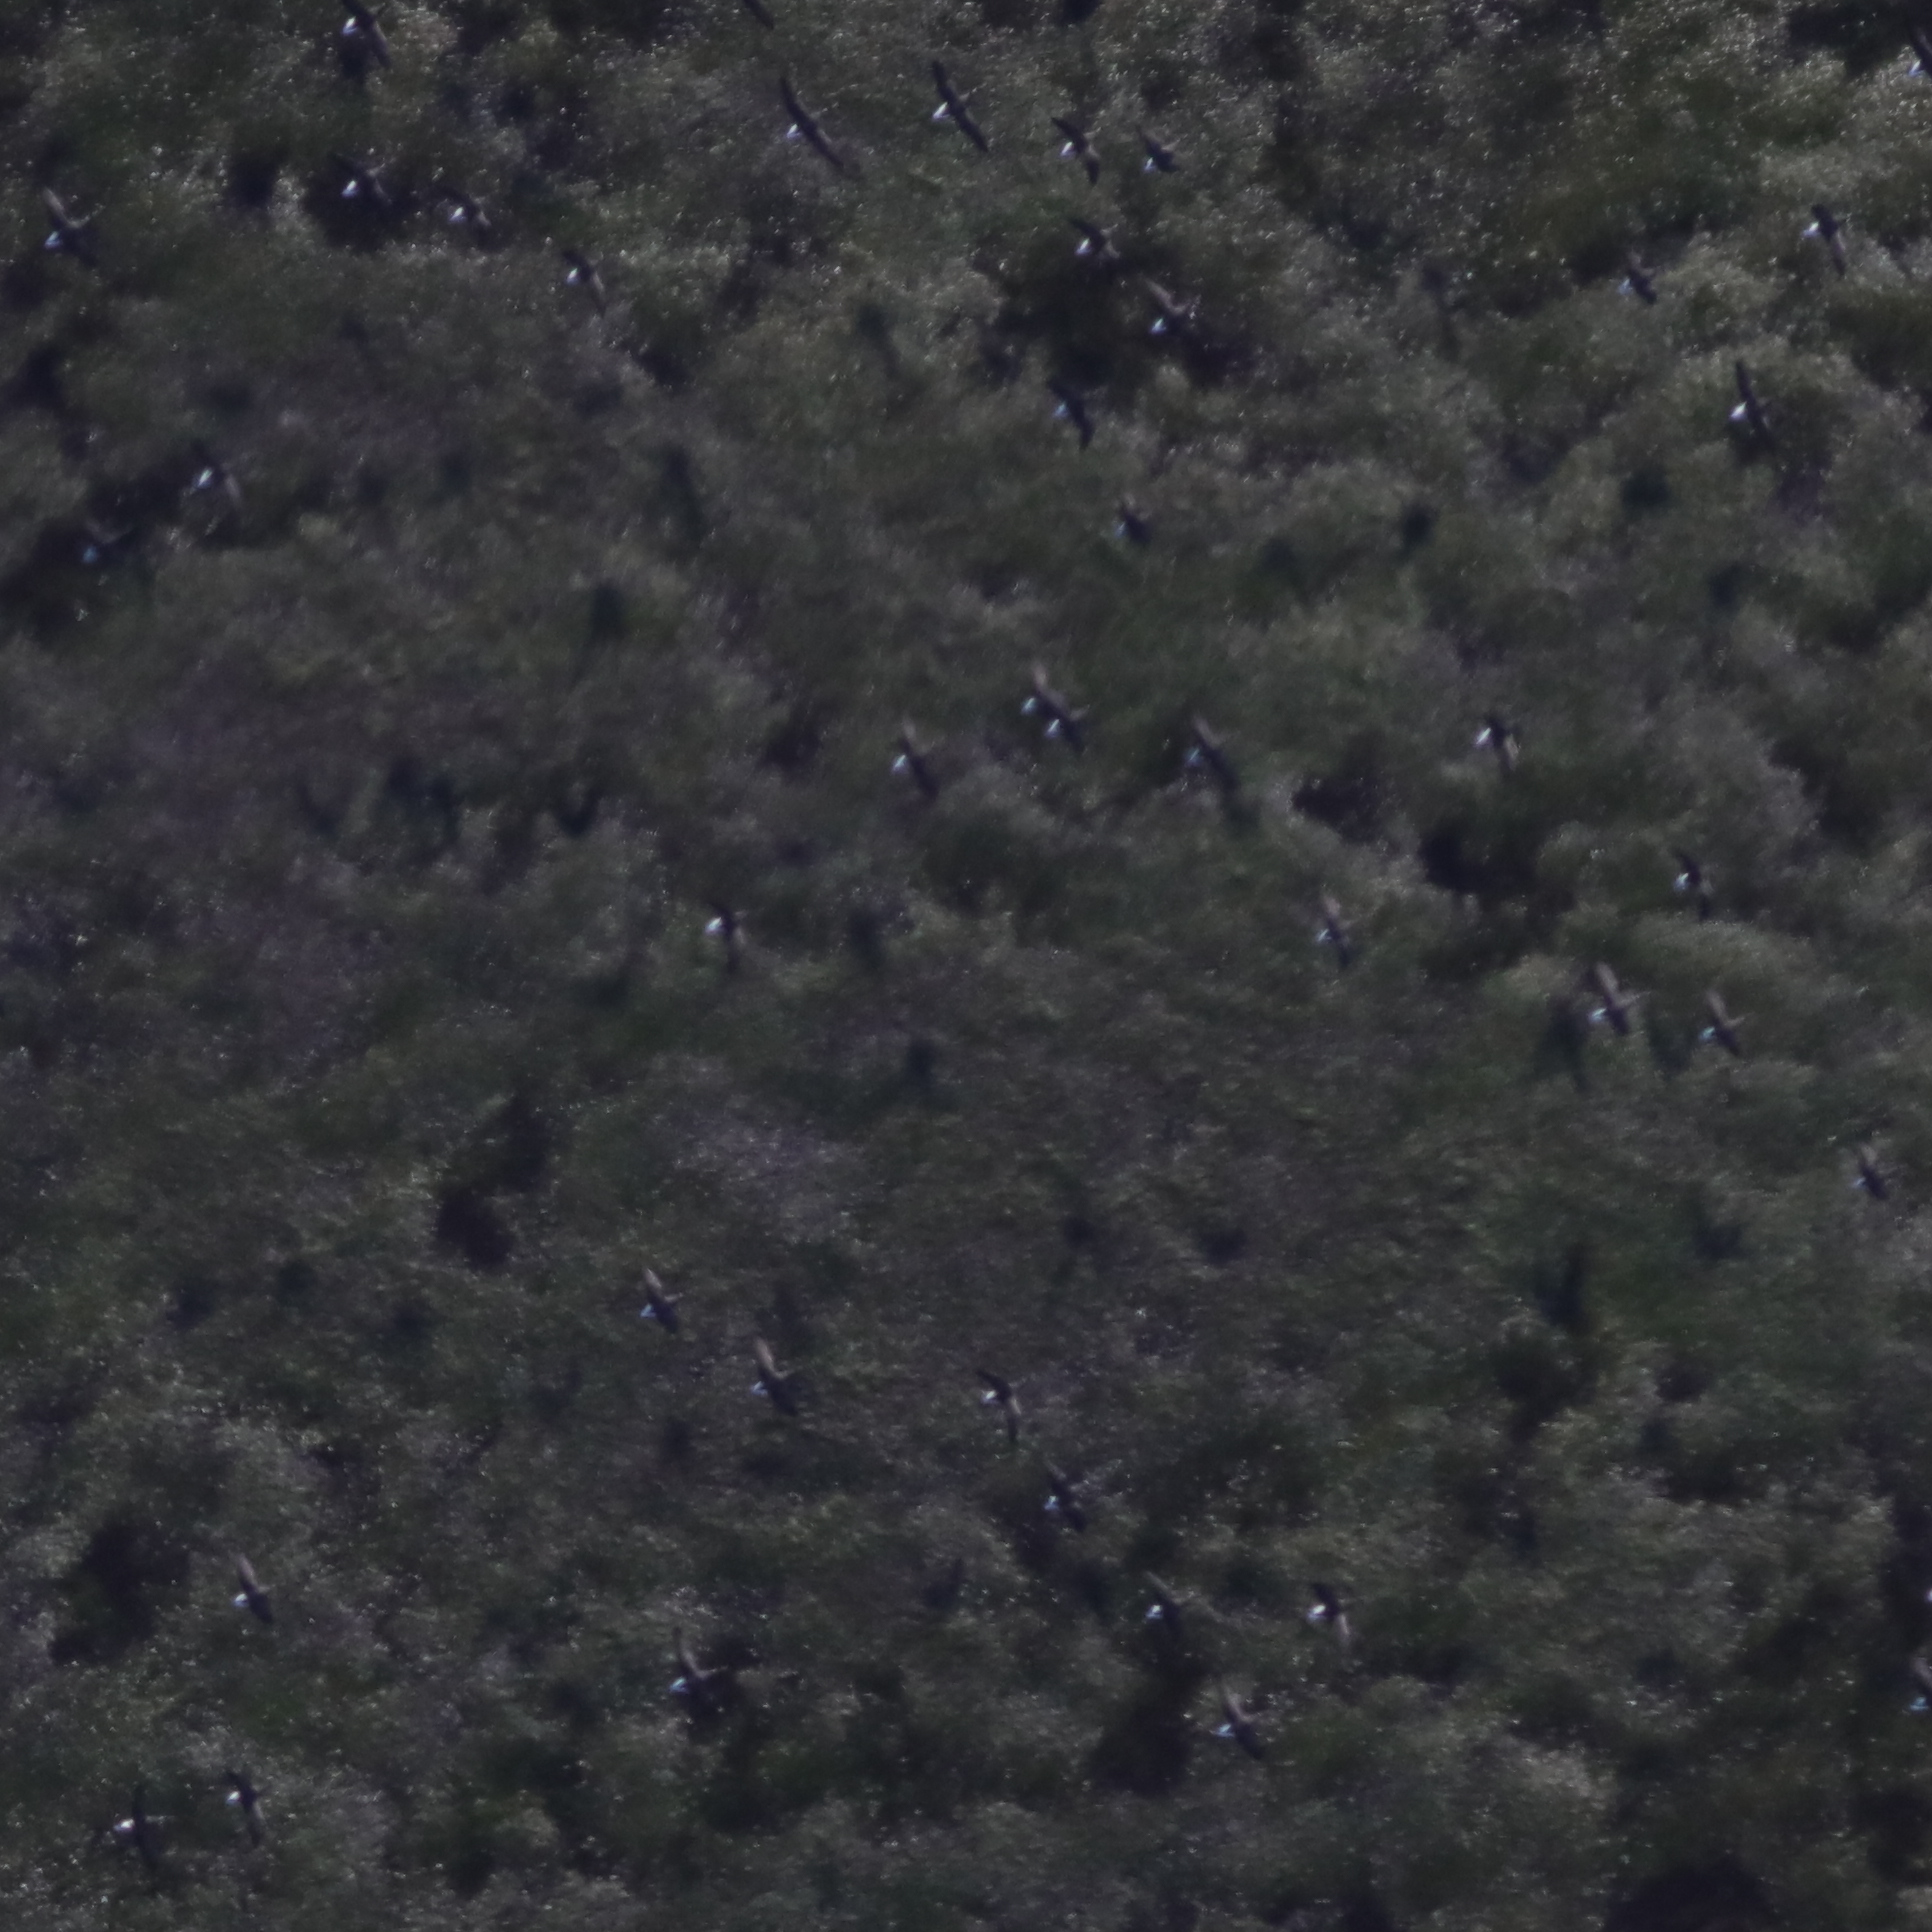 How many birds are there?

40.